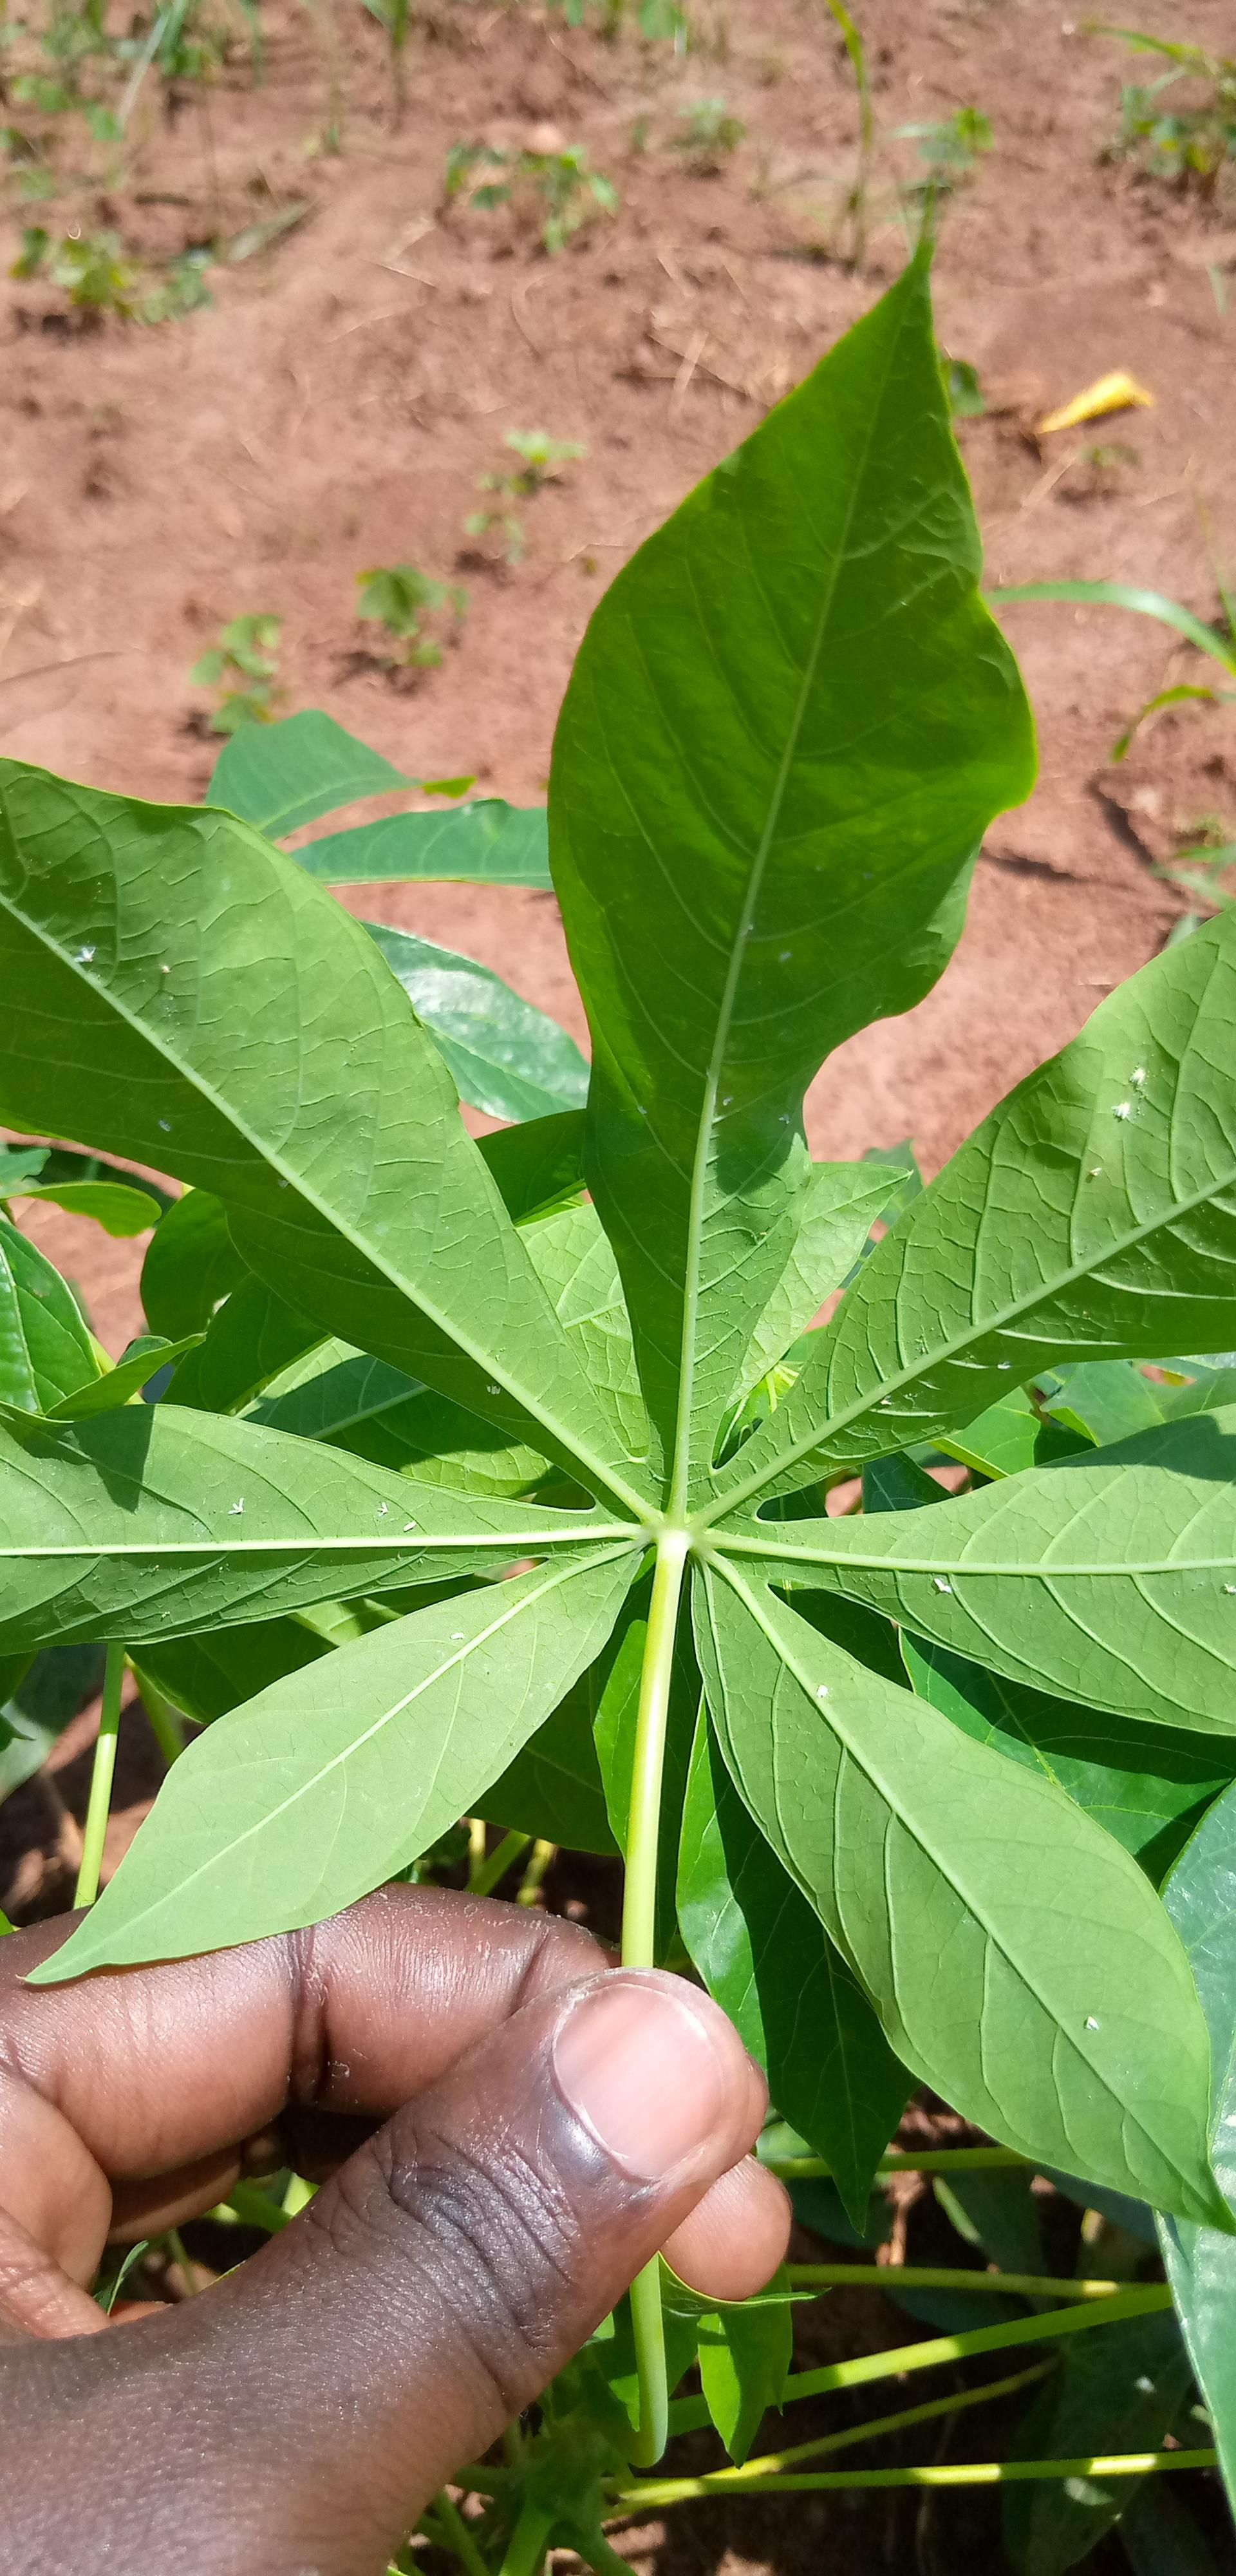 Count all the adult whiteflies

15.